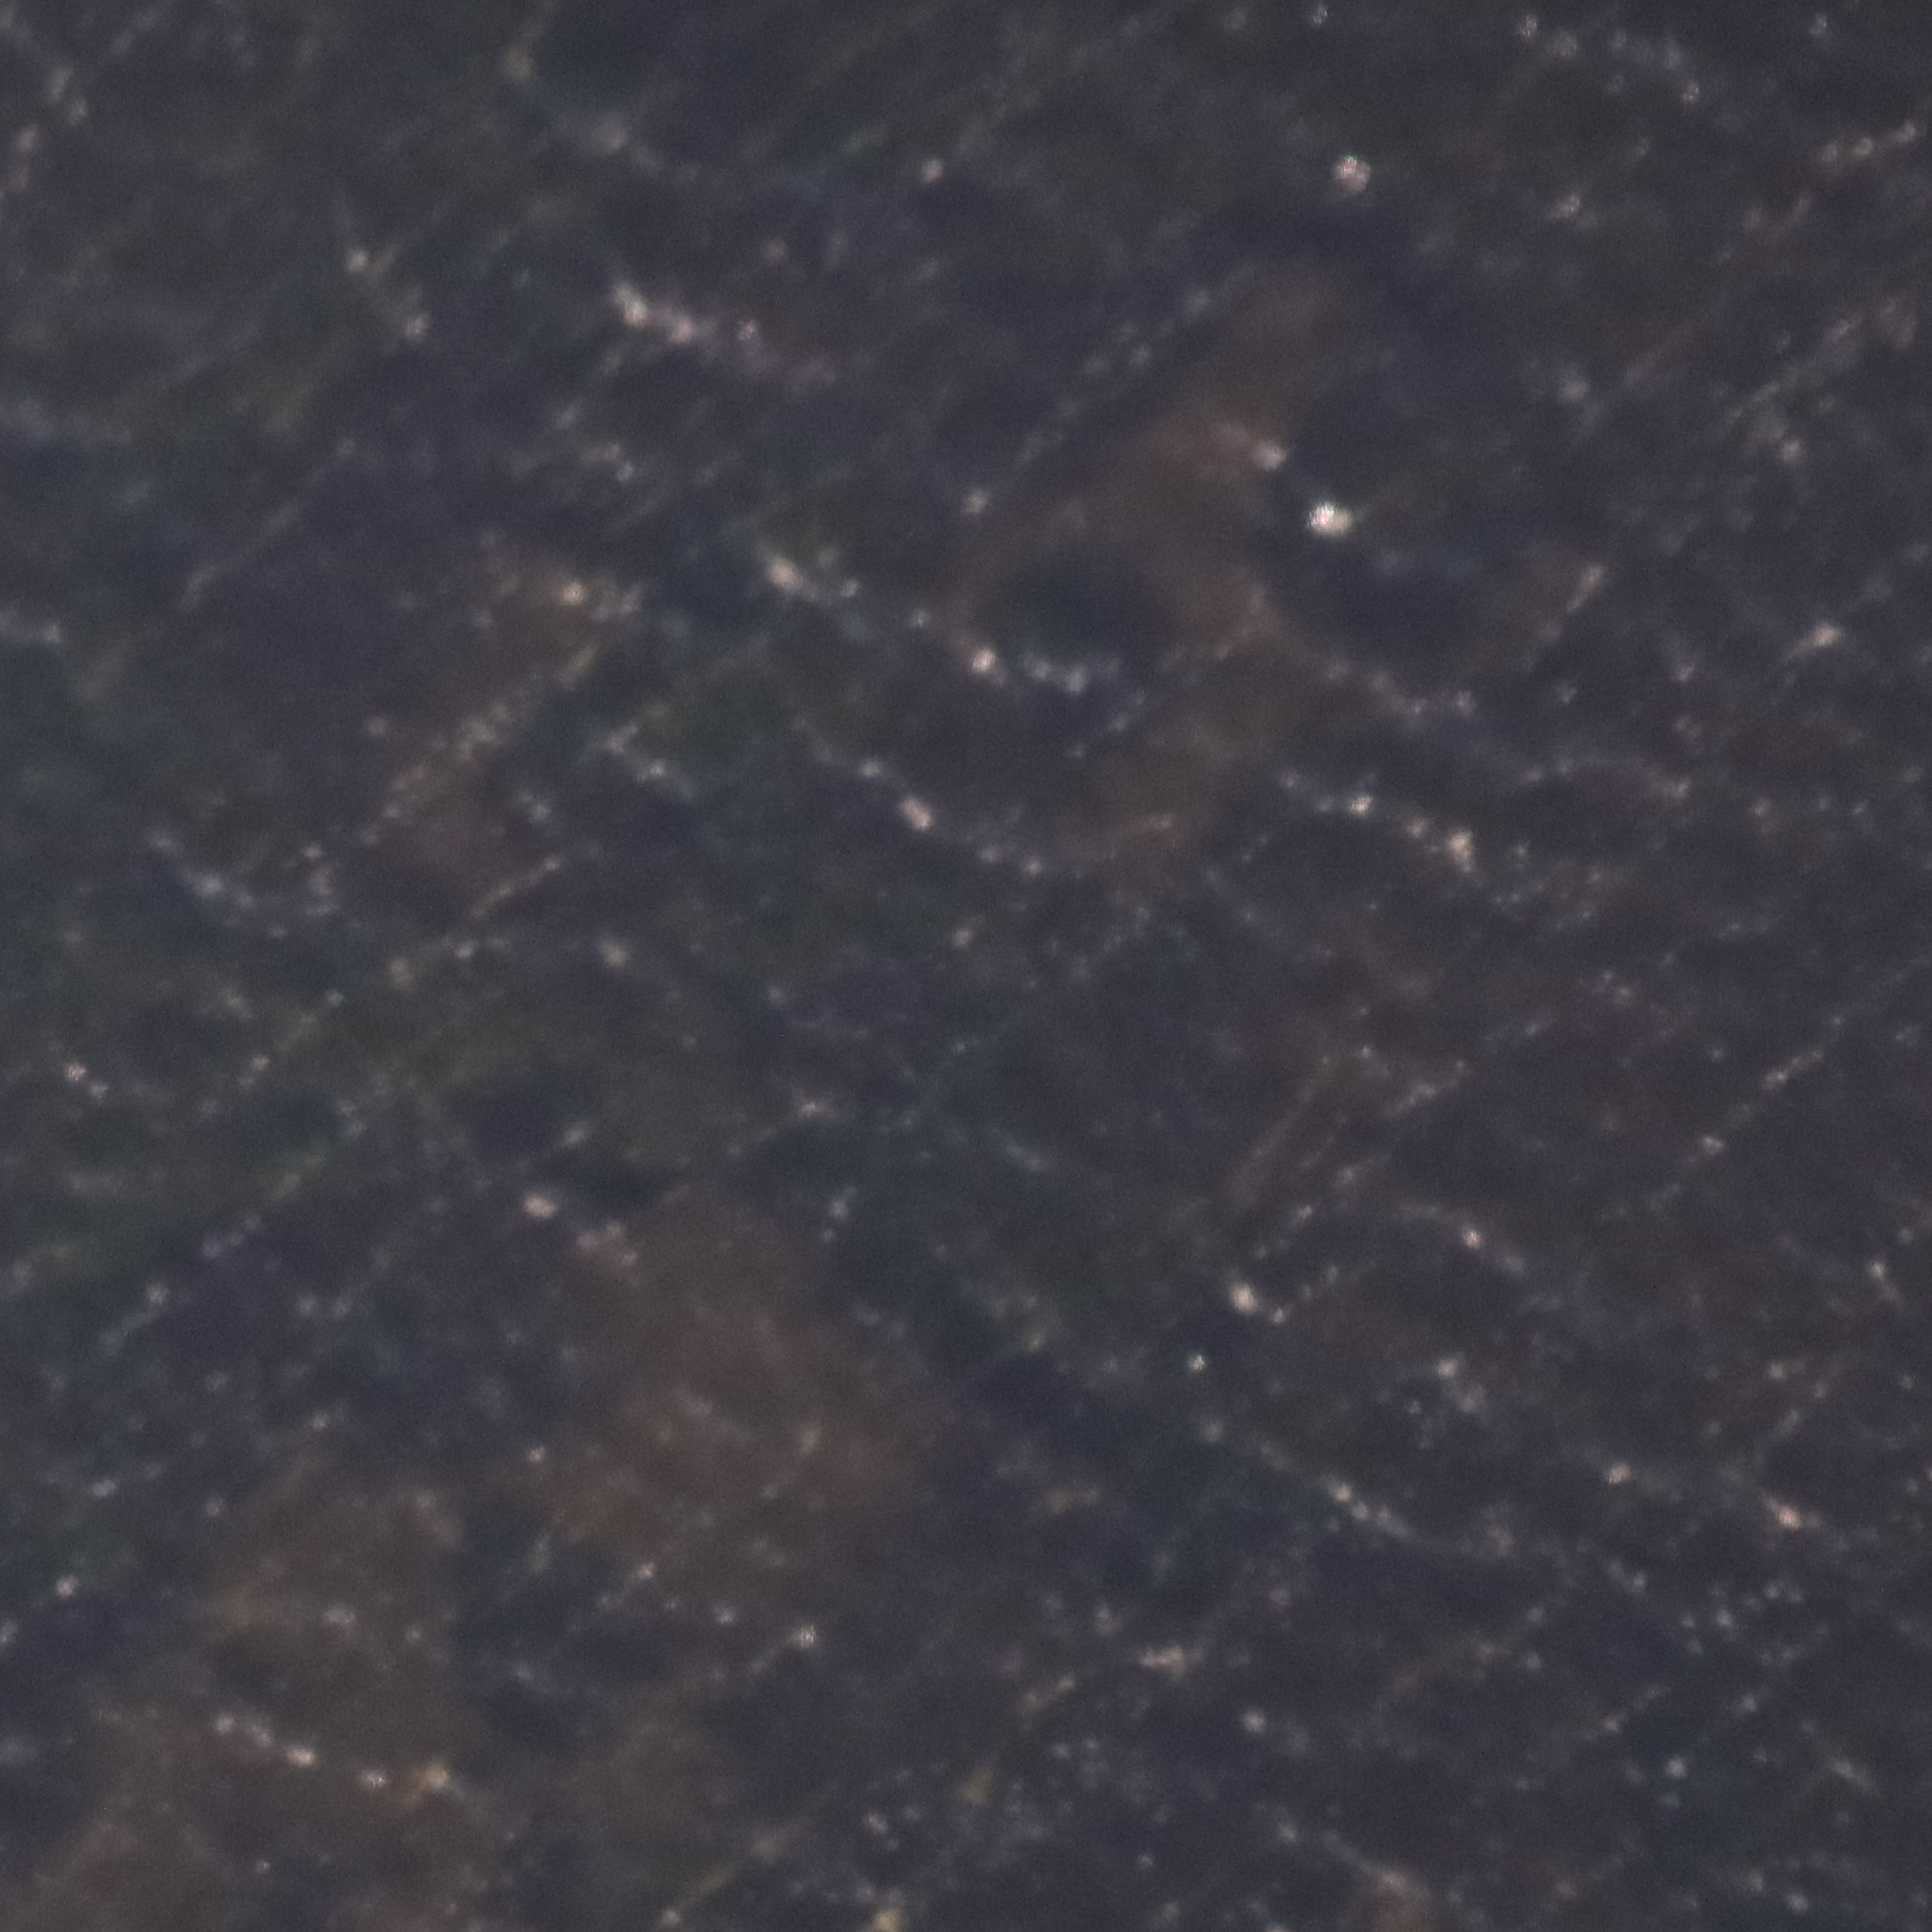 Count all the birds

0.